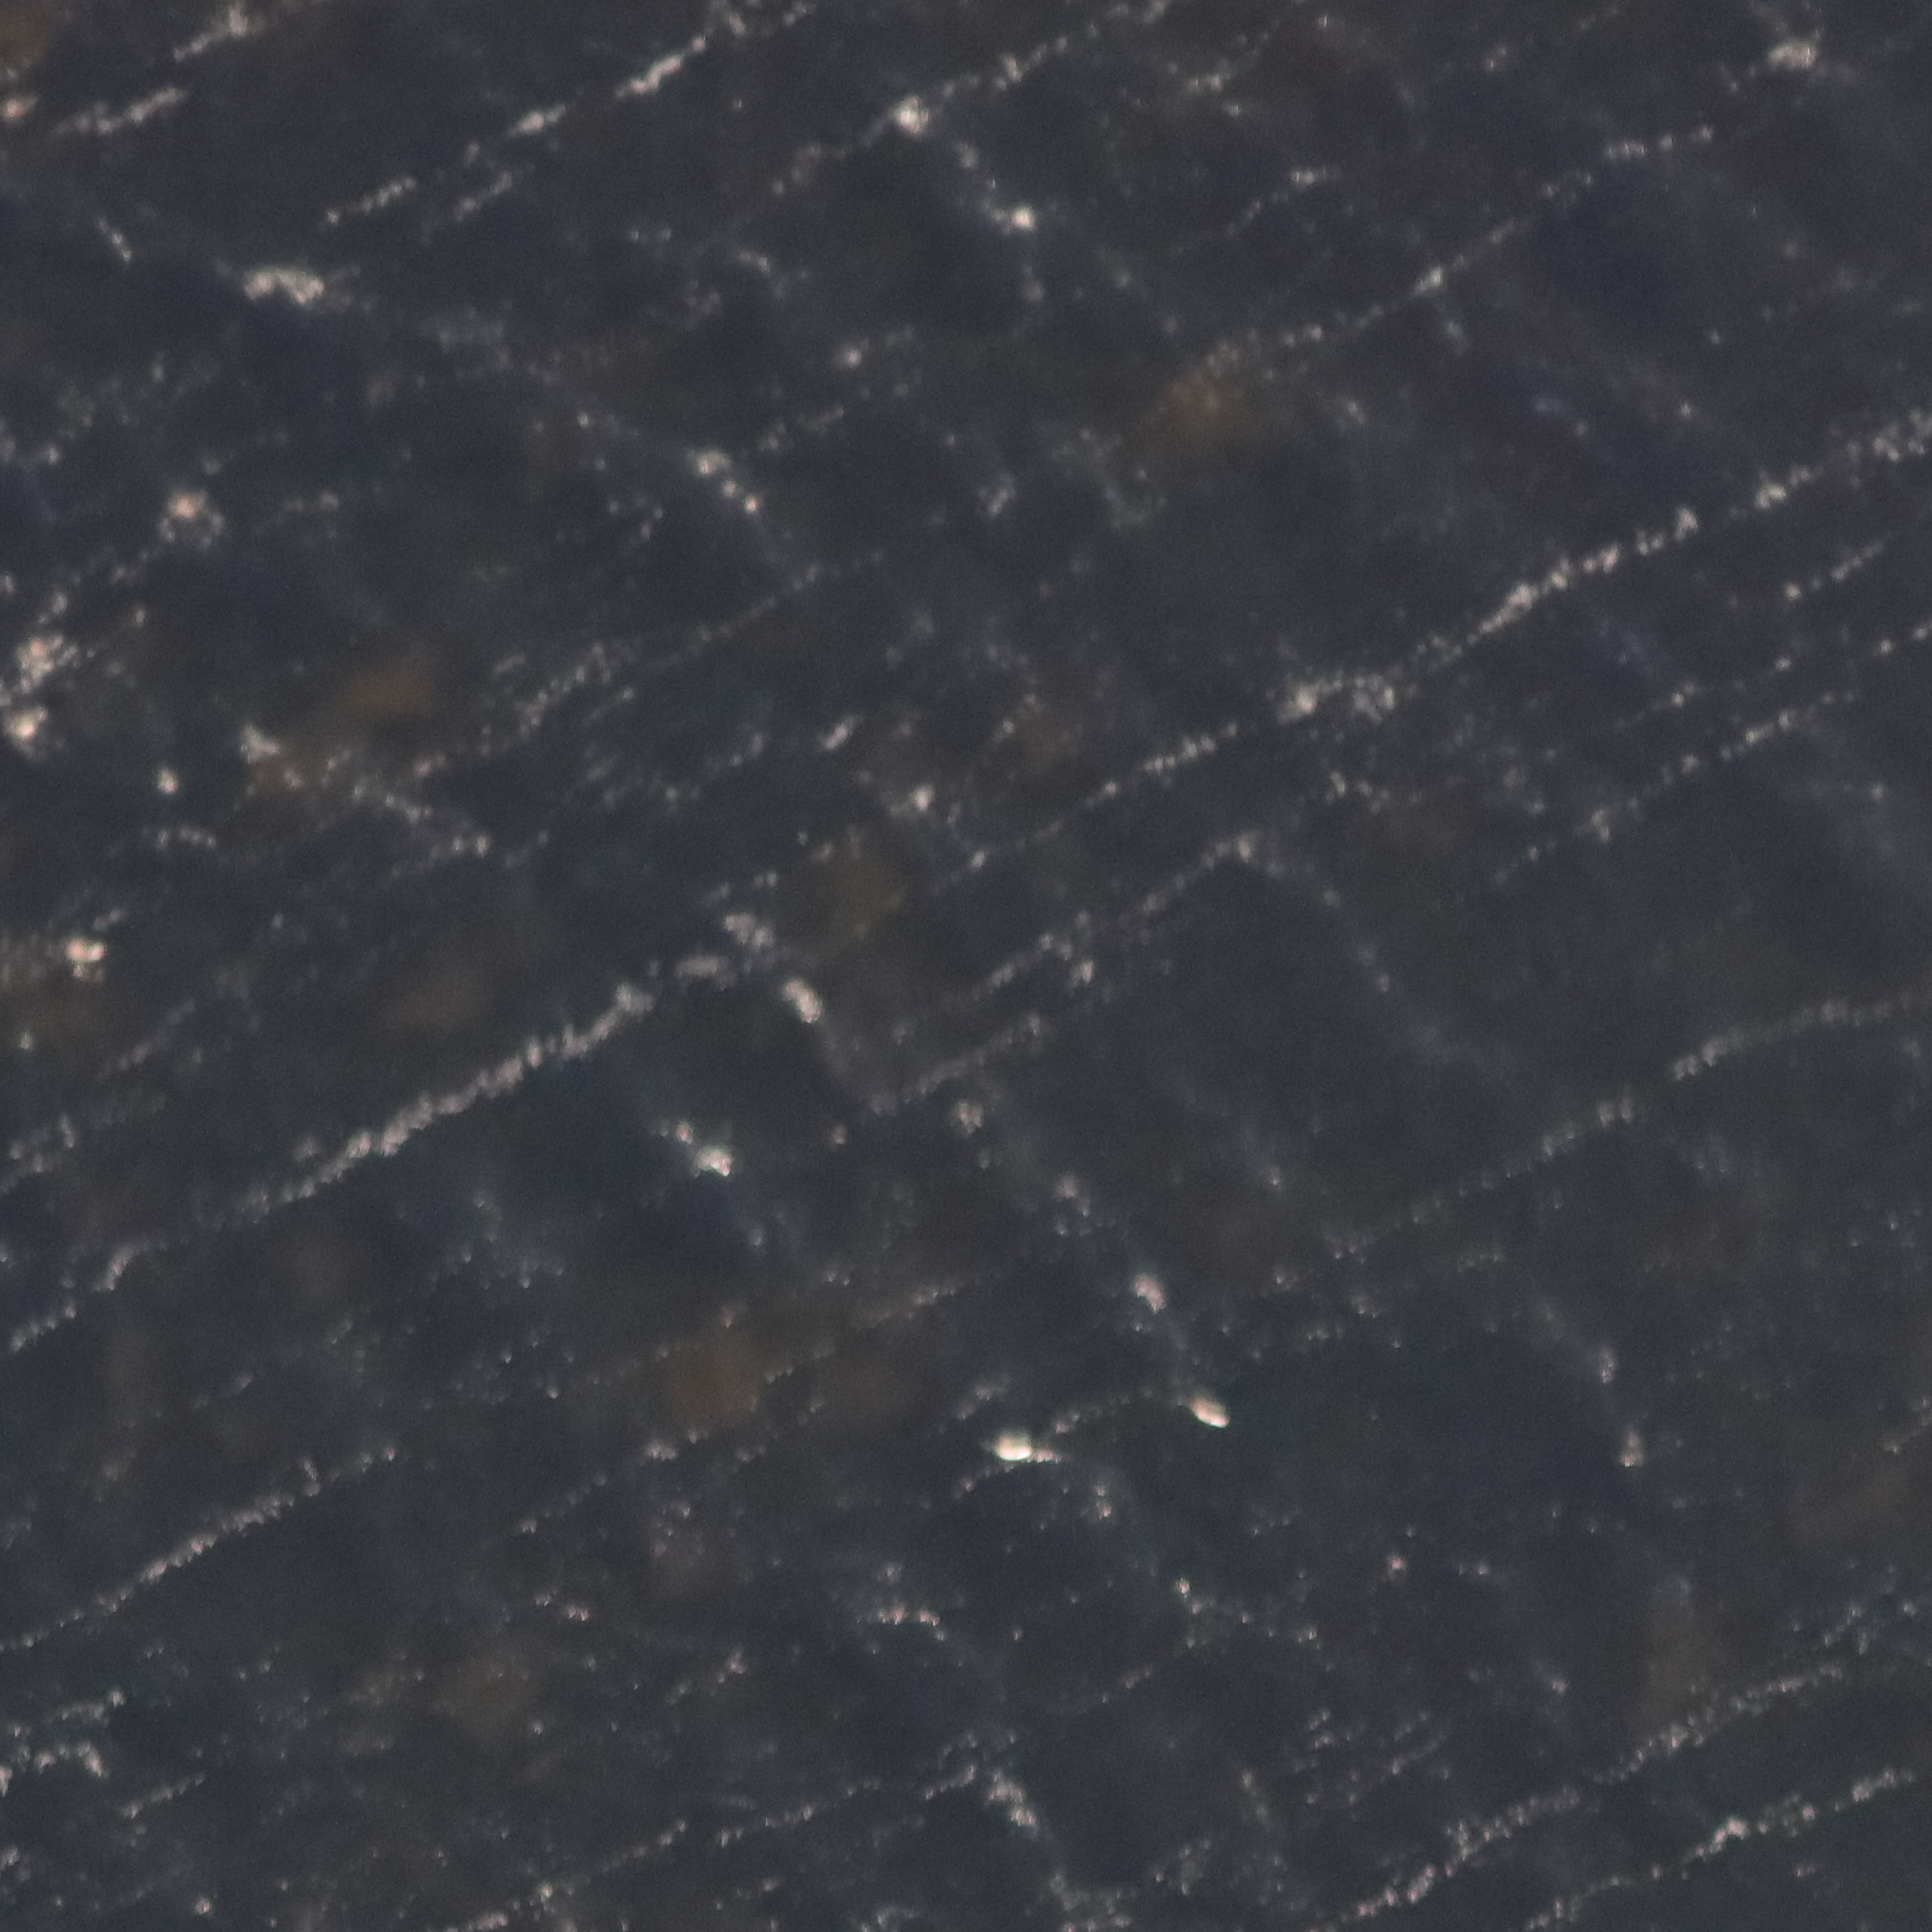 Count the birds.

6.